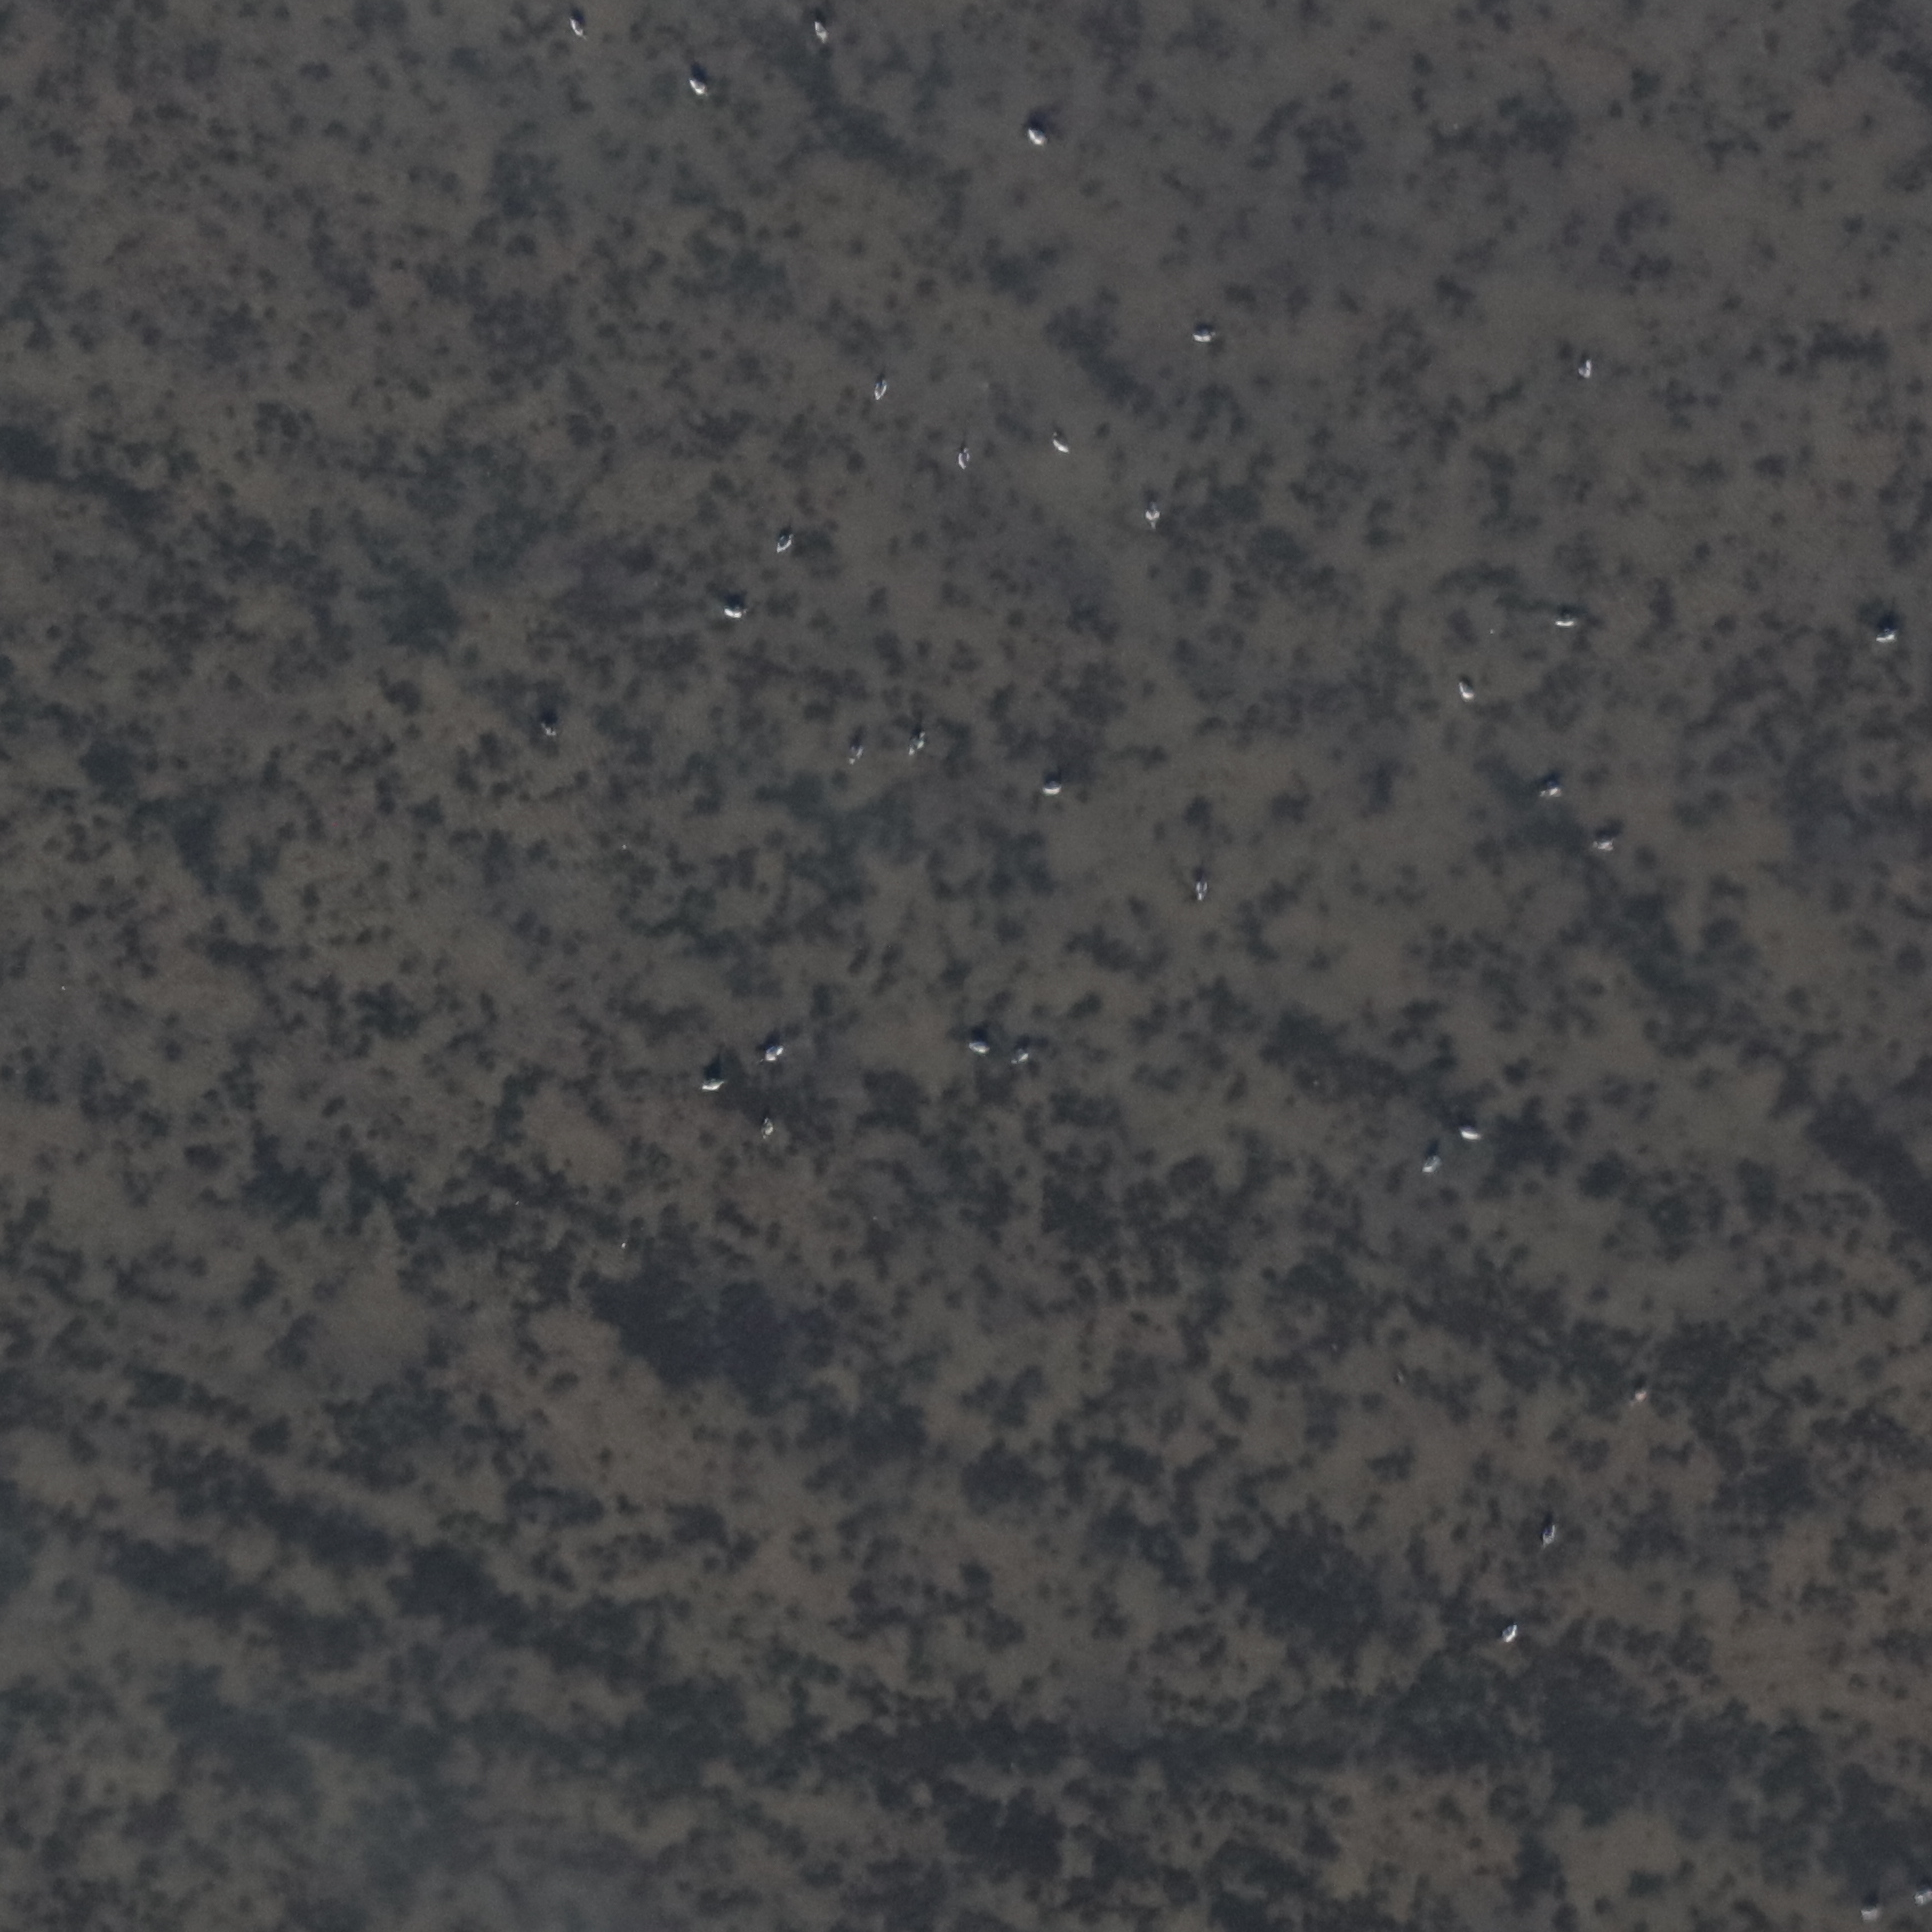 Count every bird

34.